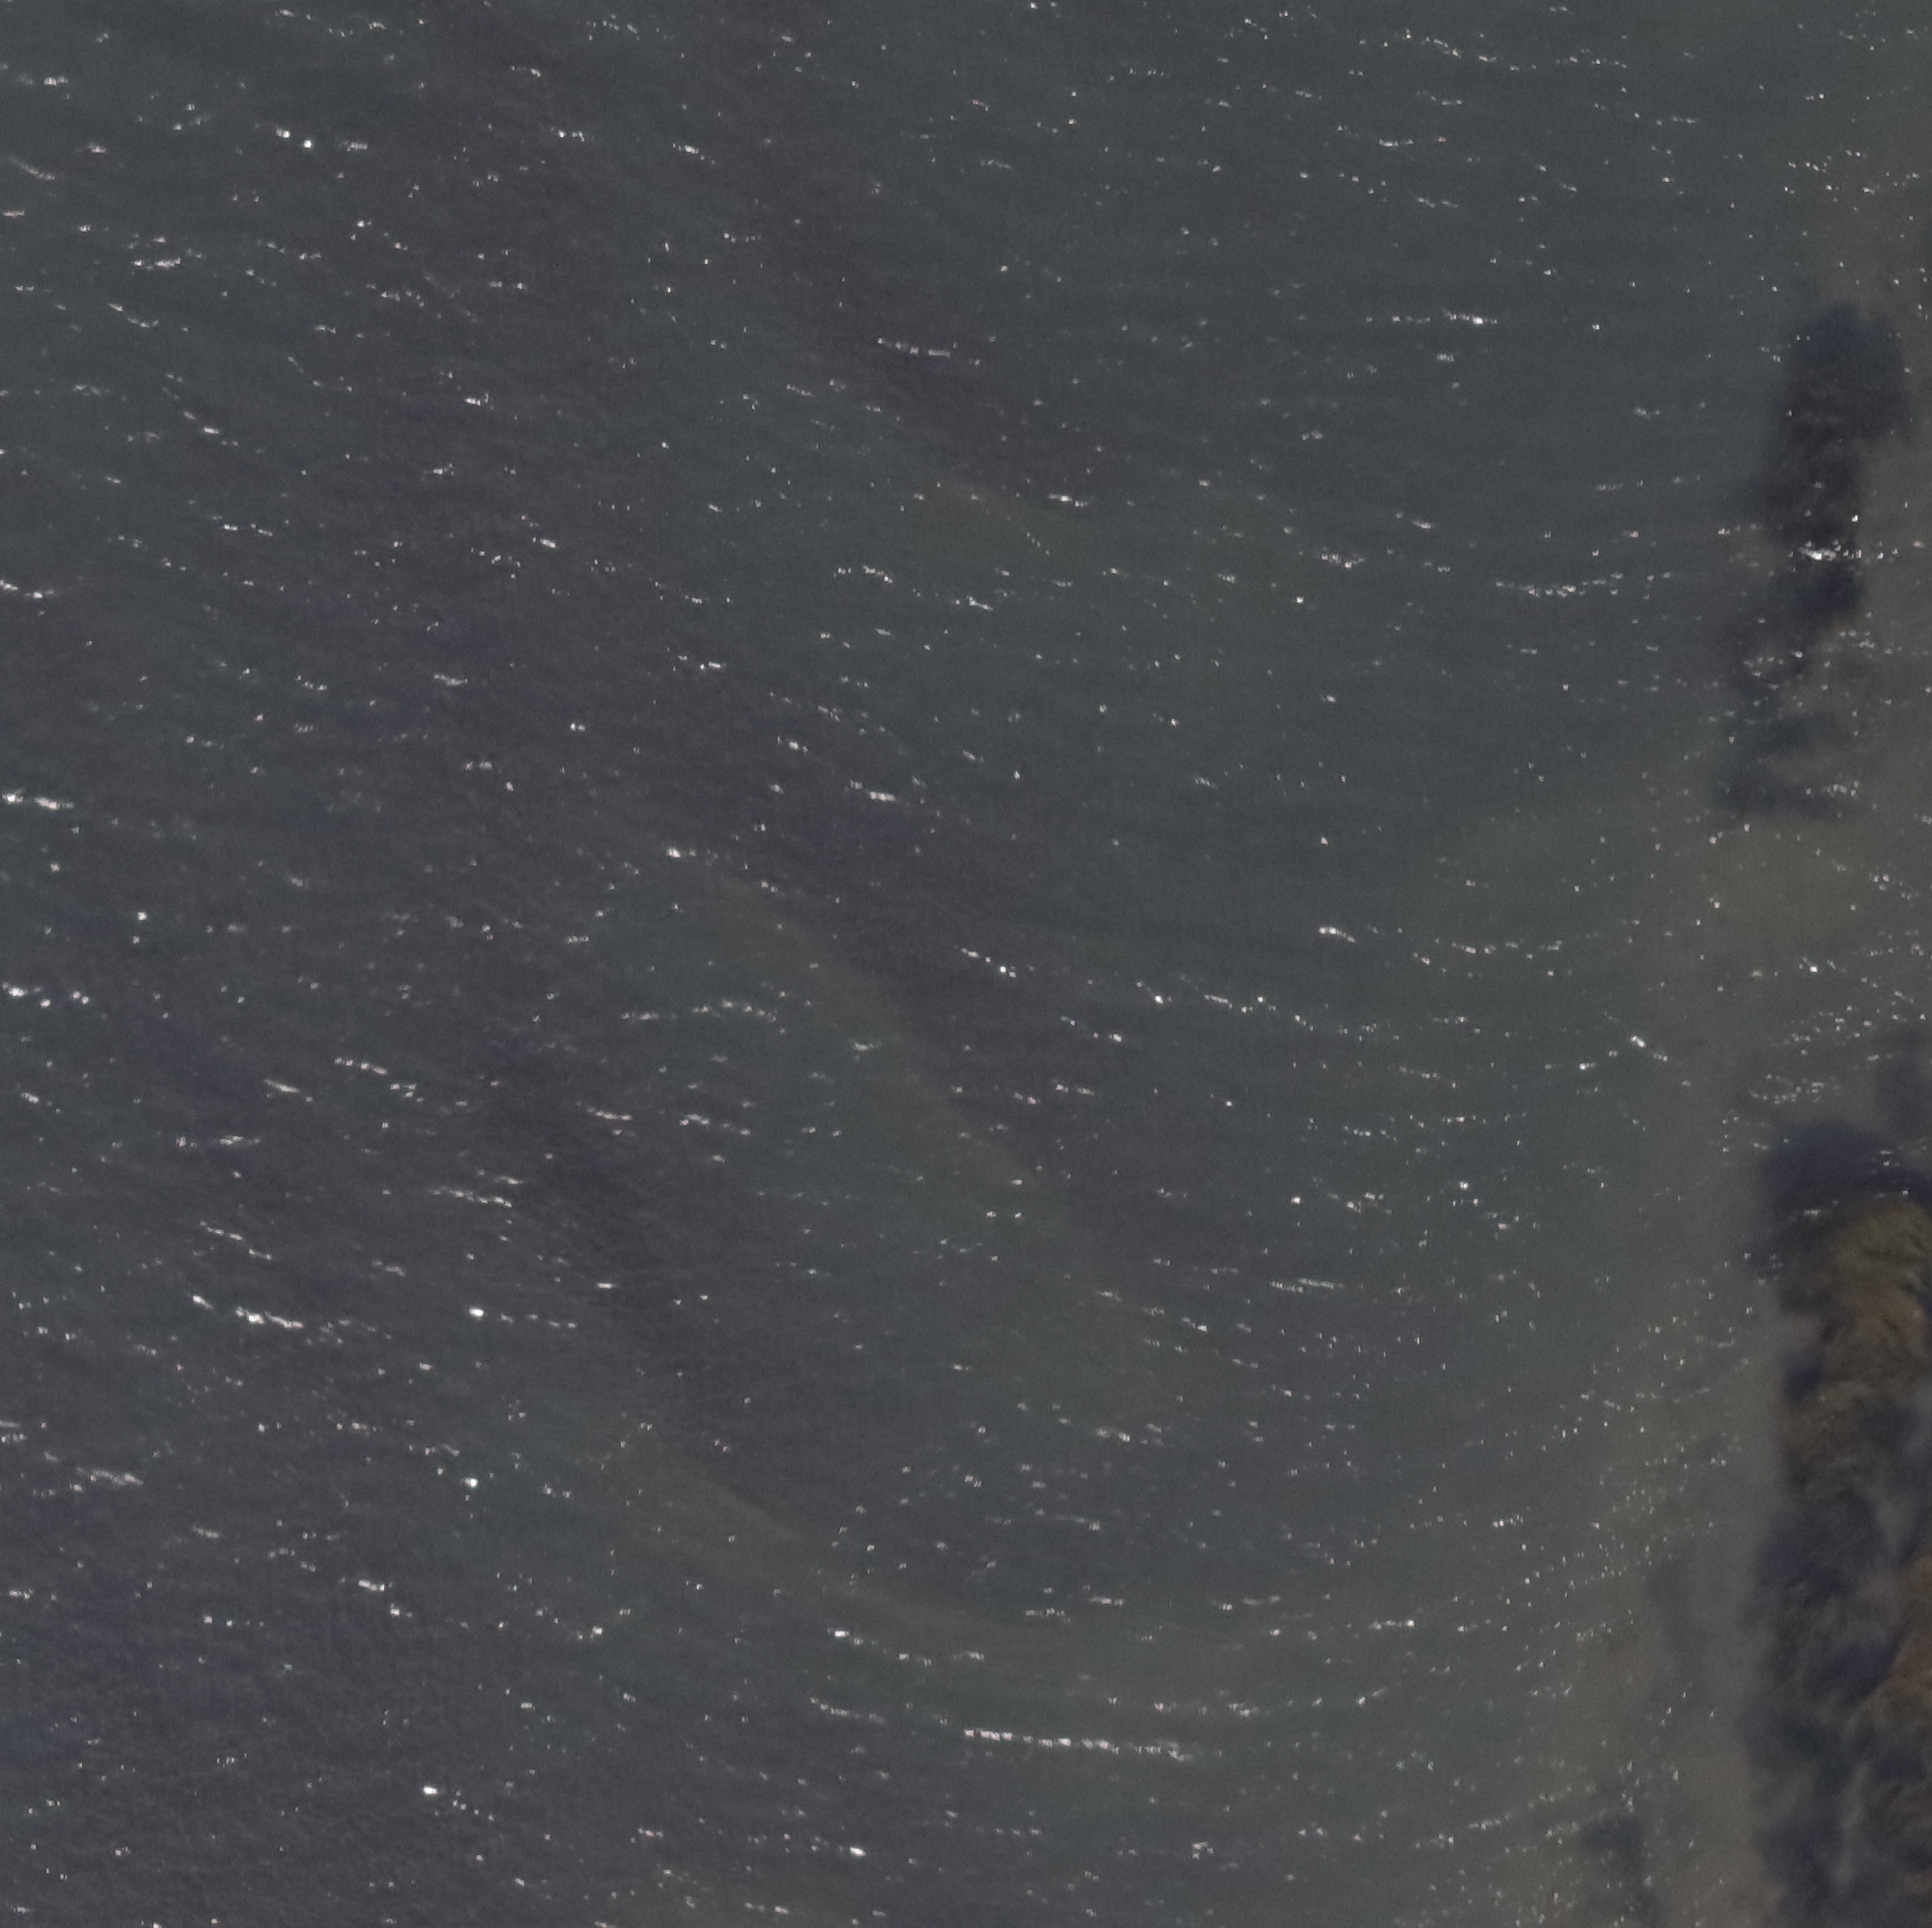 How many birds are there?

0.